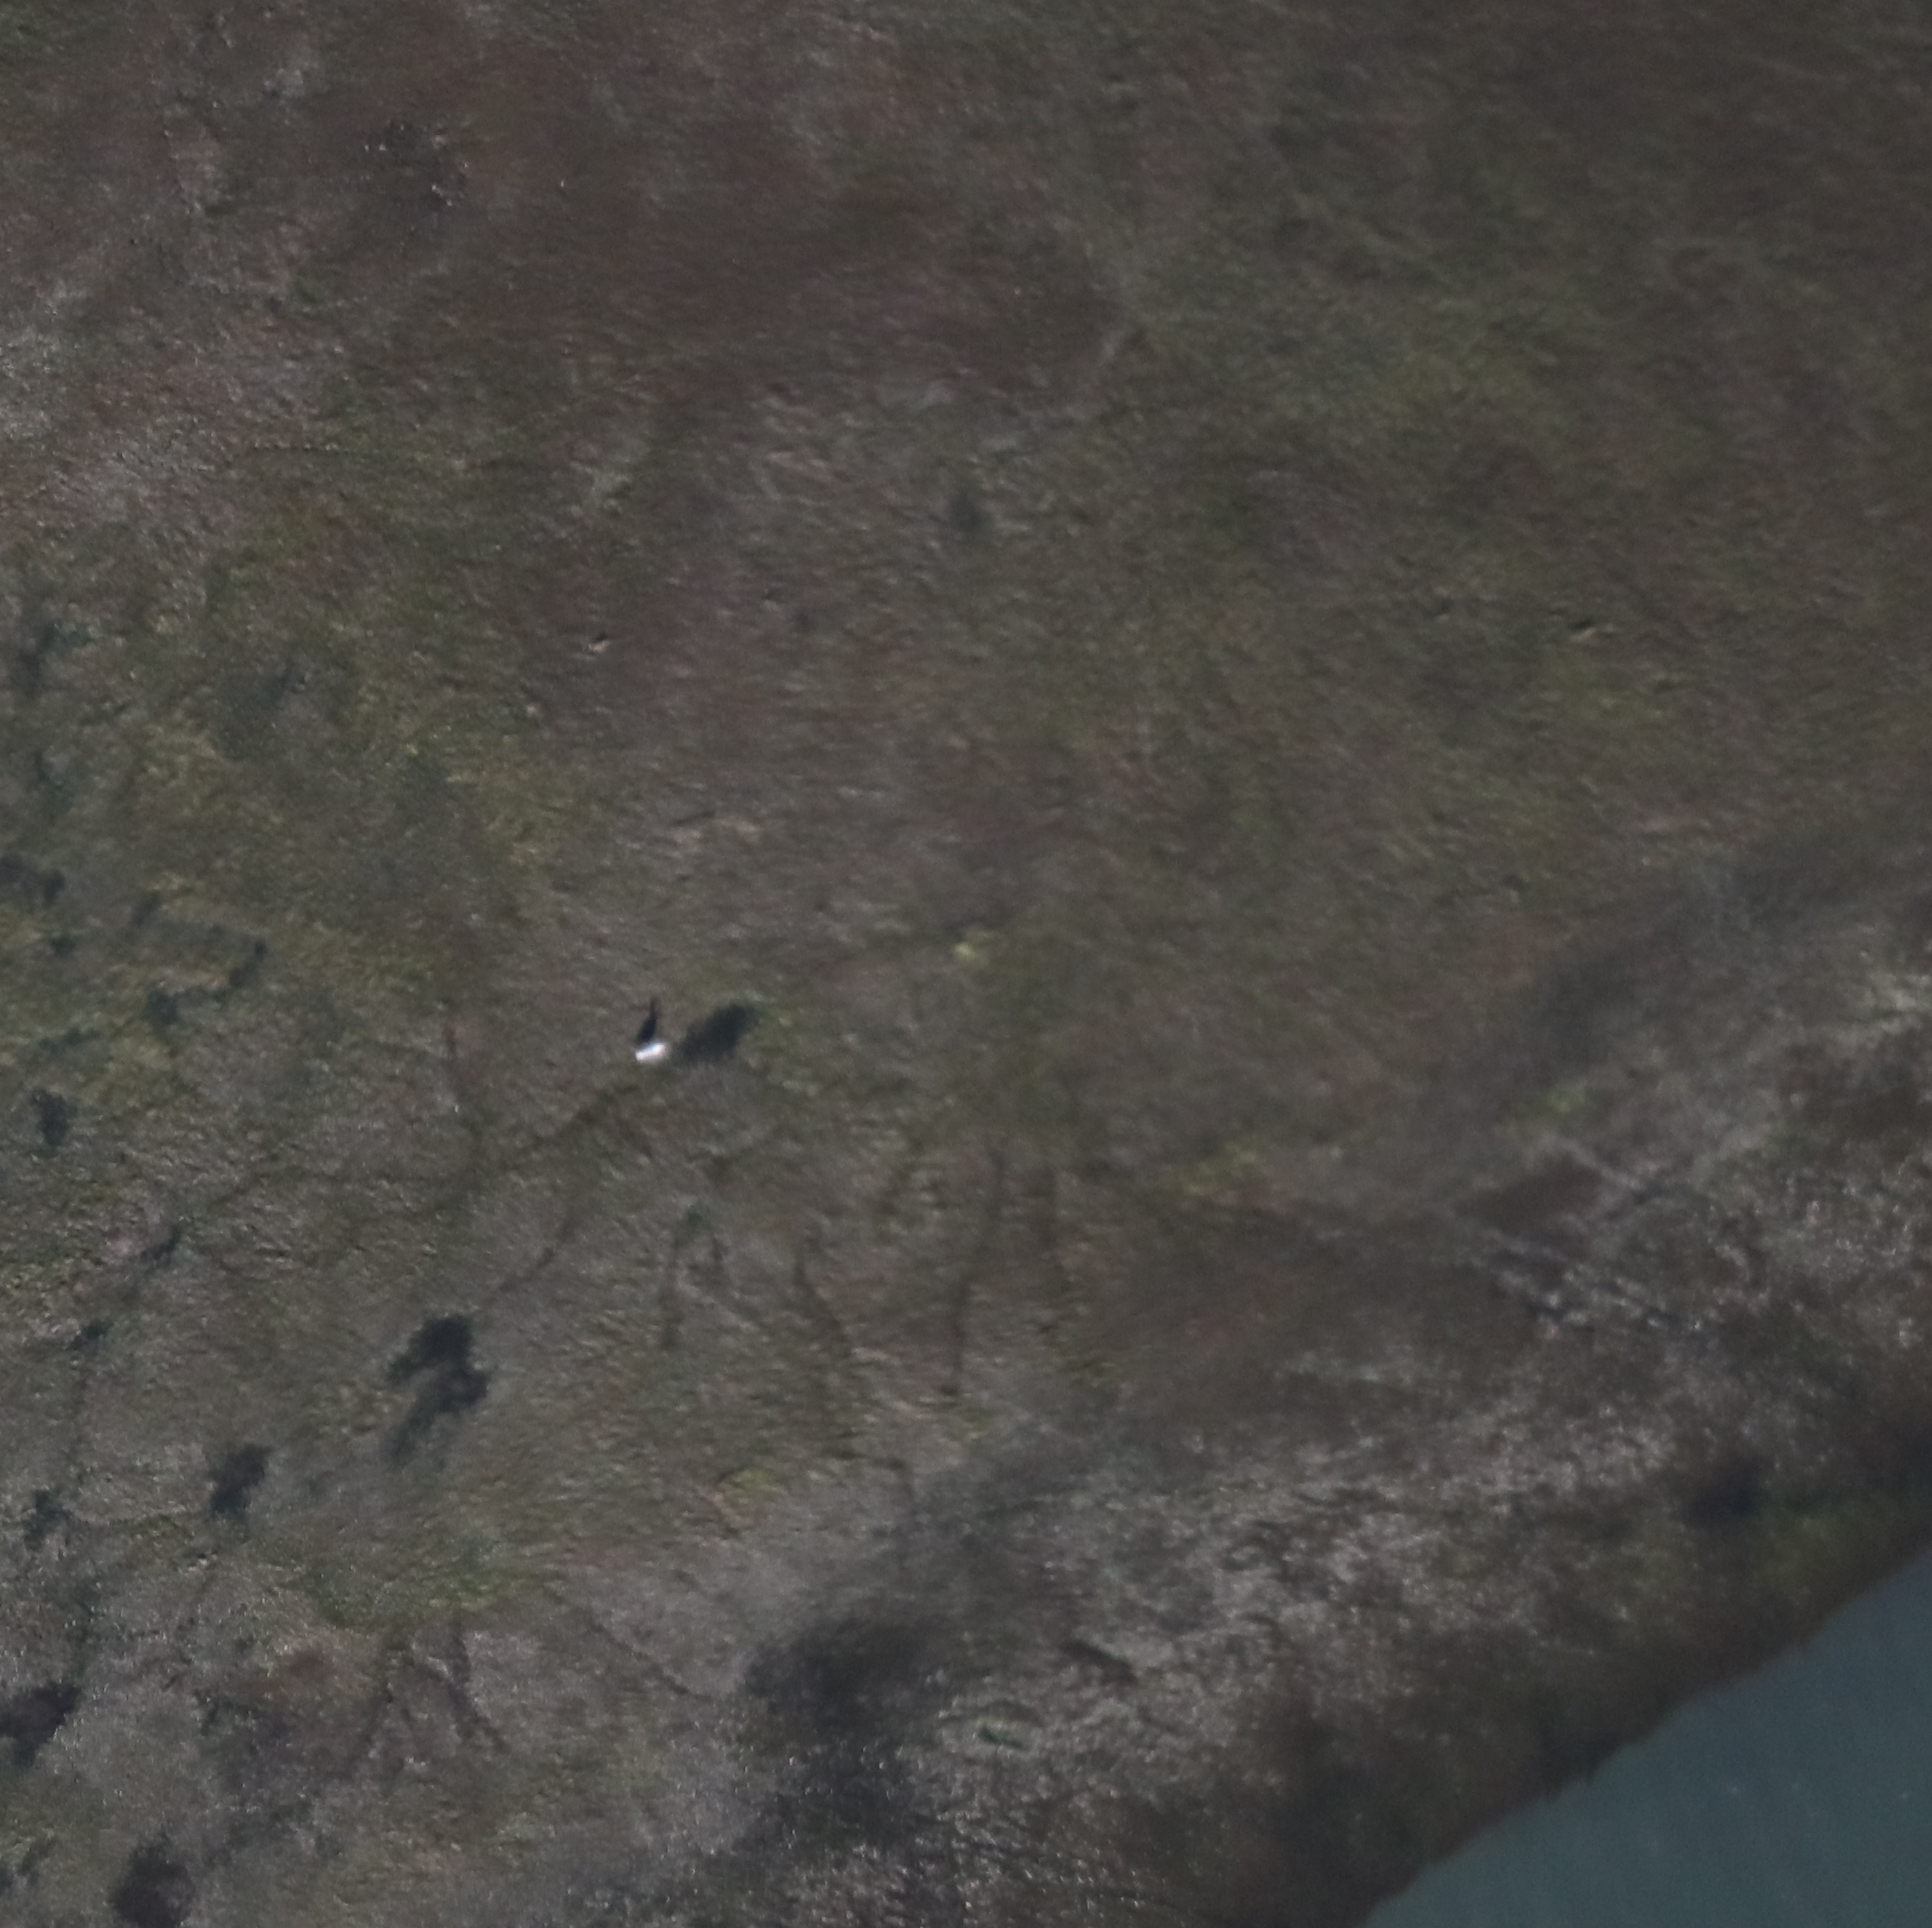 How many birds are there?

1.